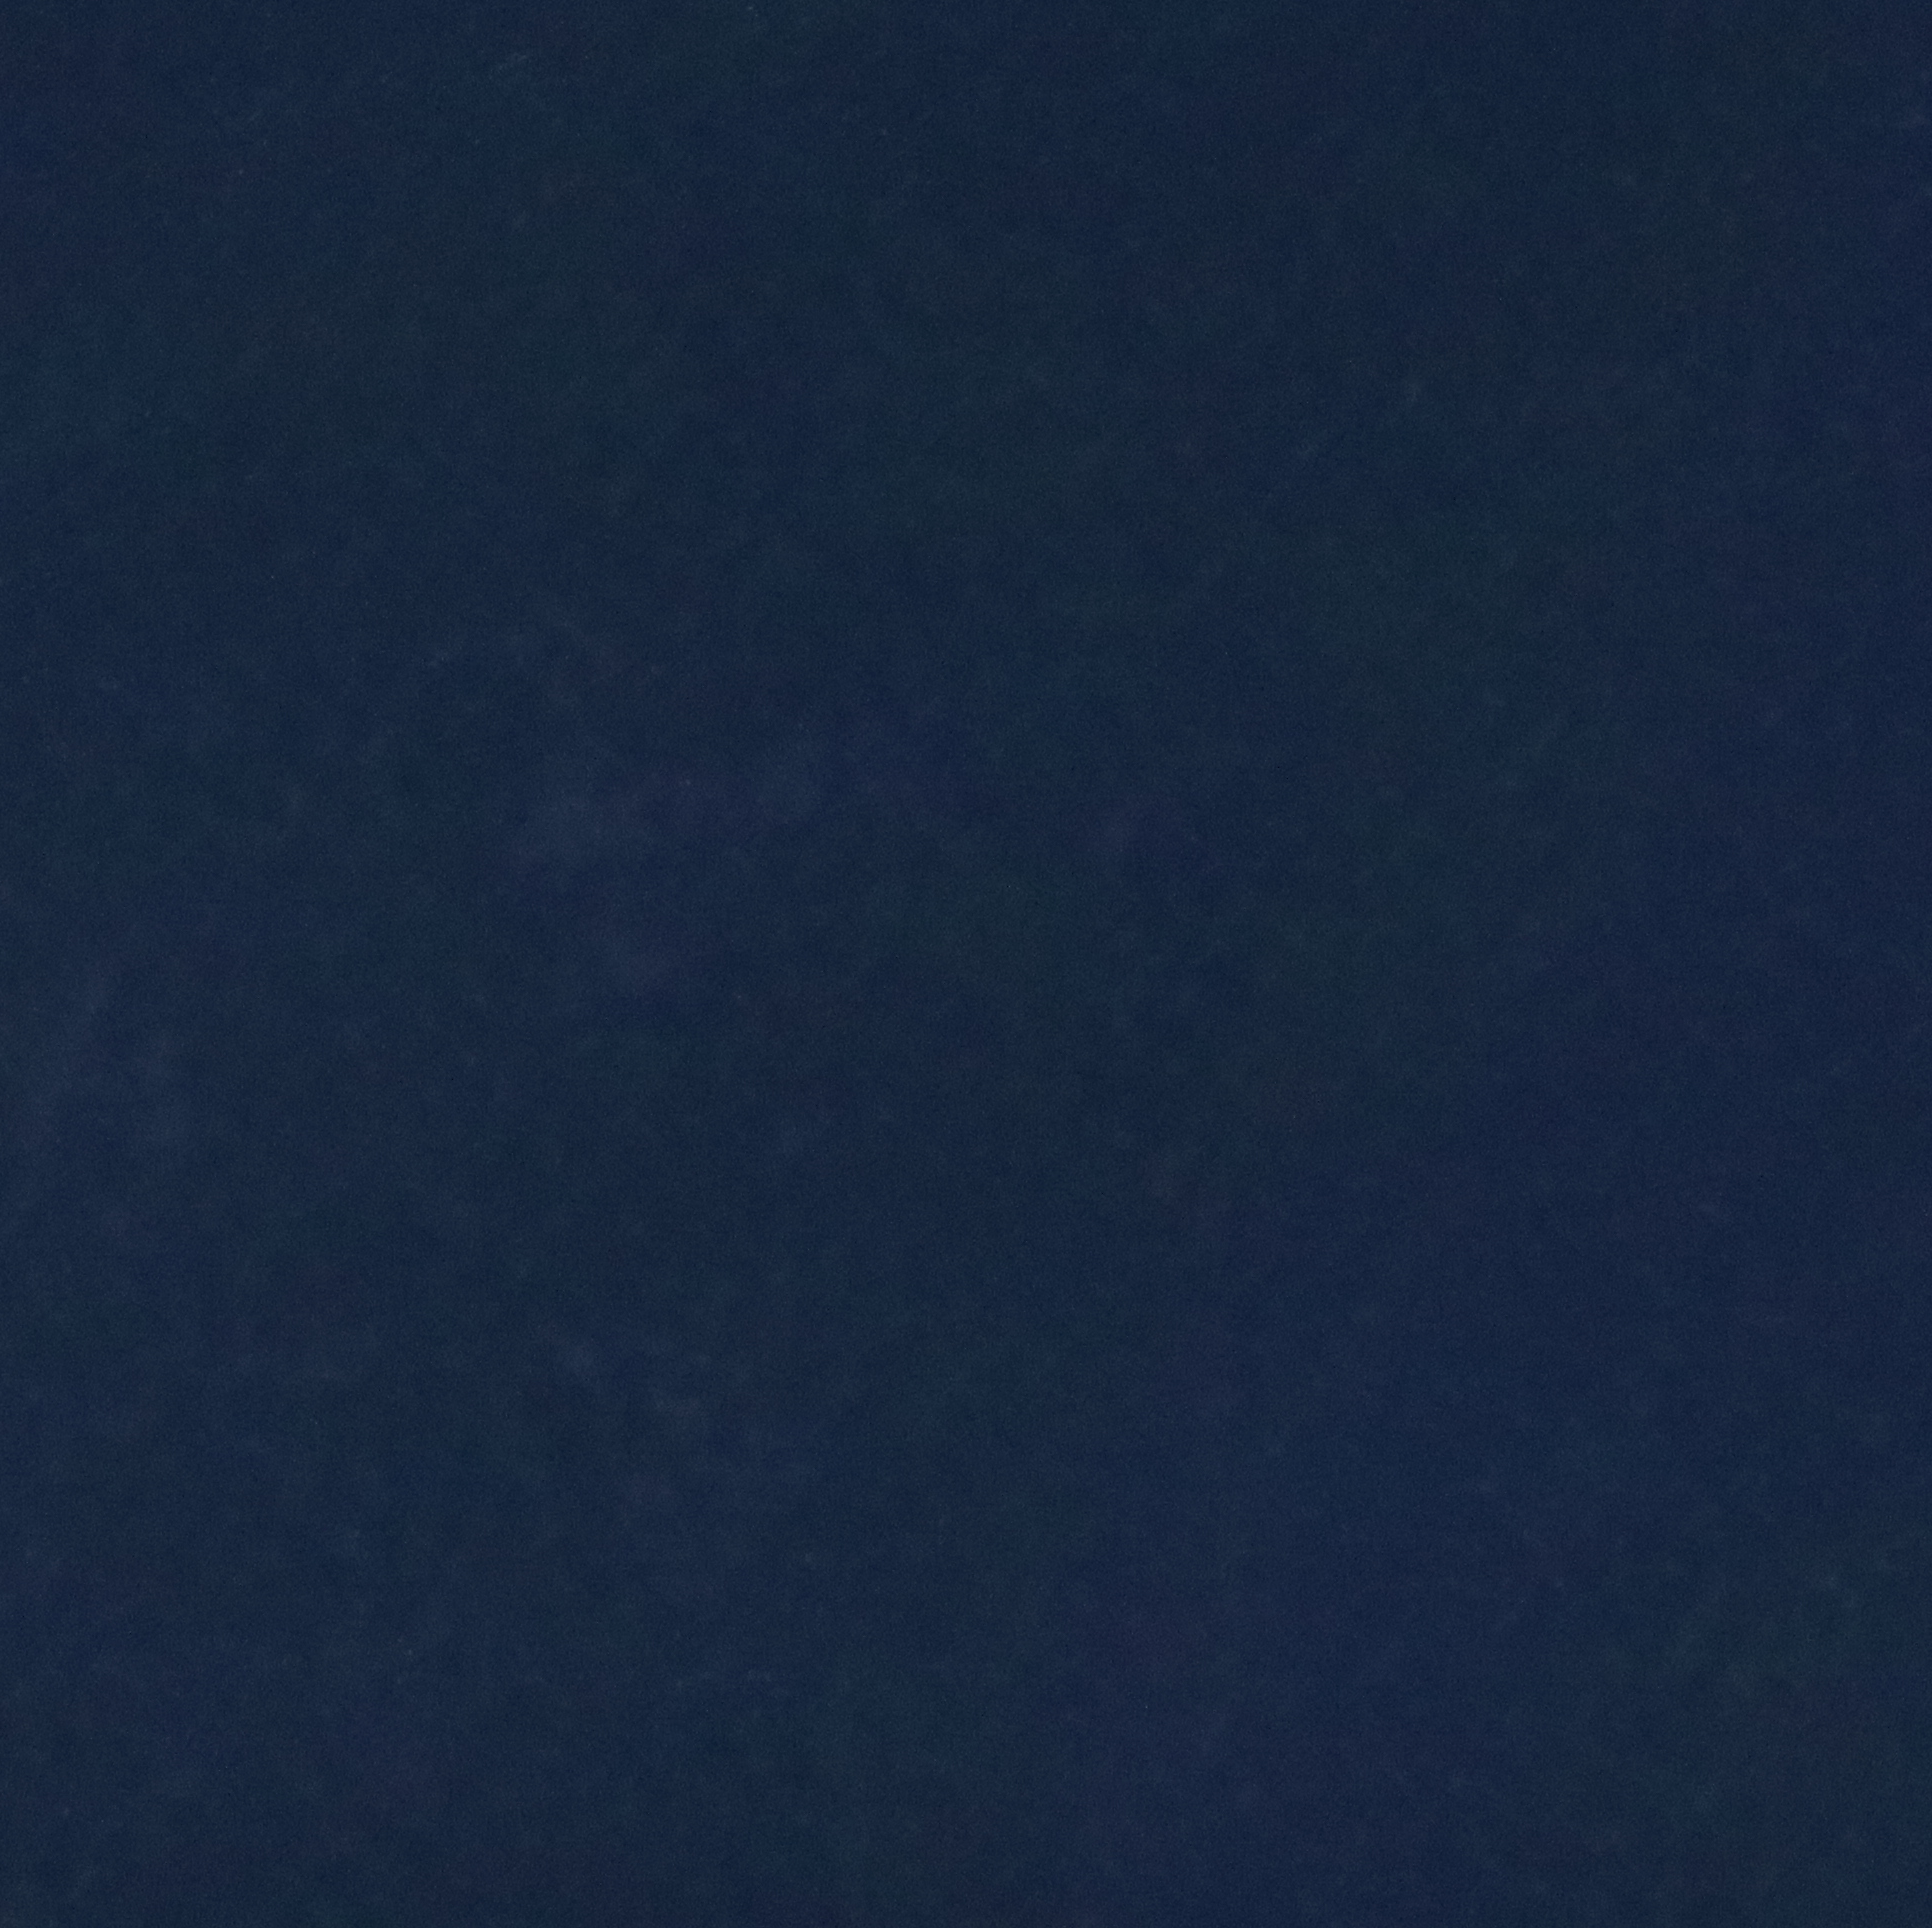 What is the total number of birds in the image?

0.